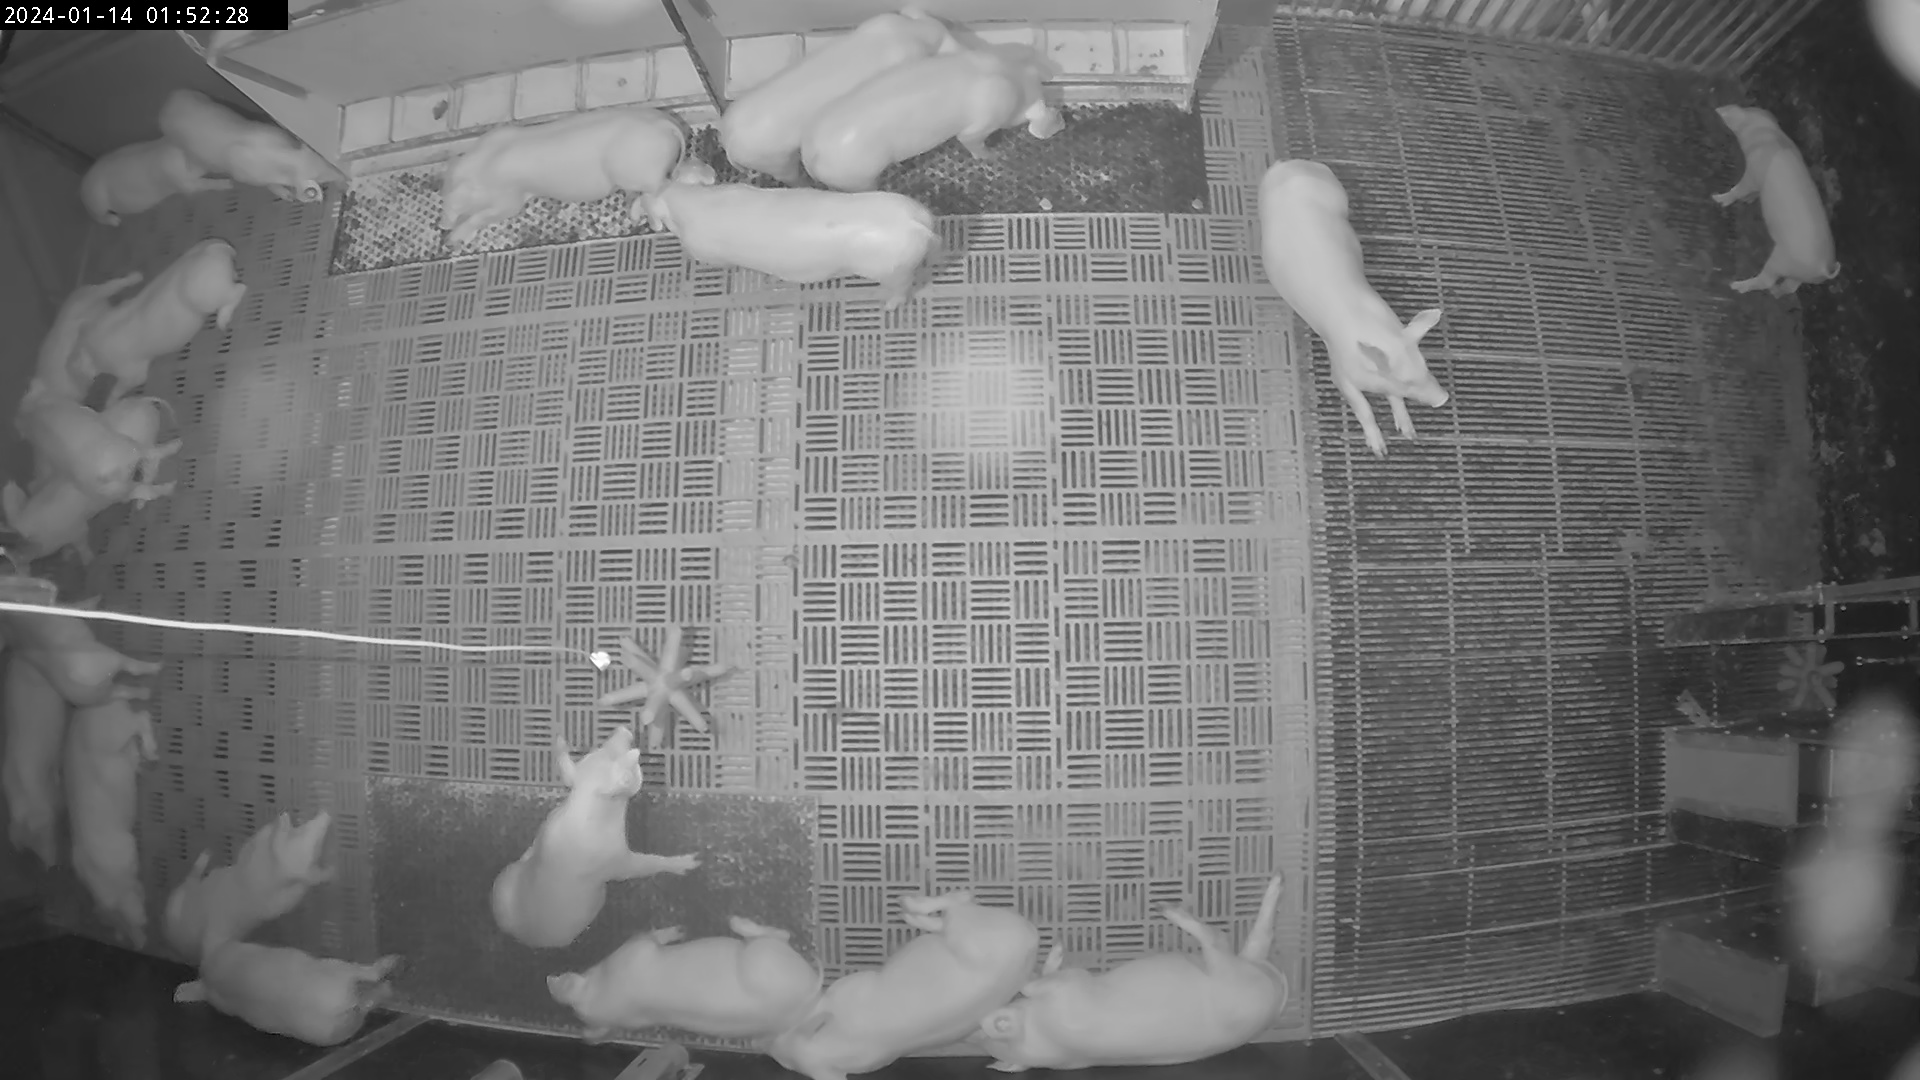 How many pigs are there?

21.